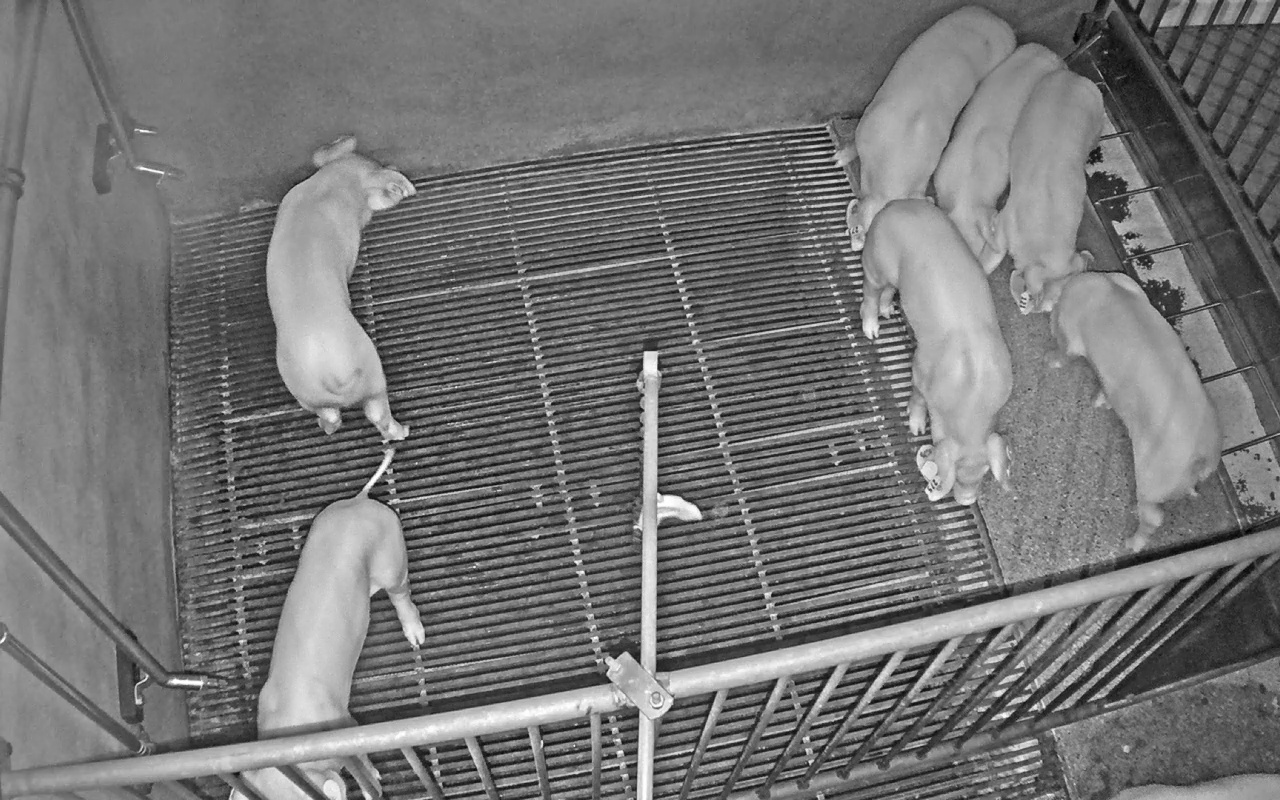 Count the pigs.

7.